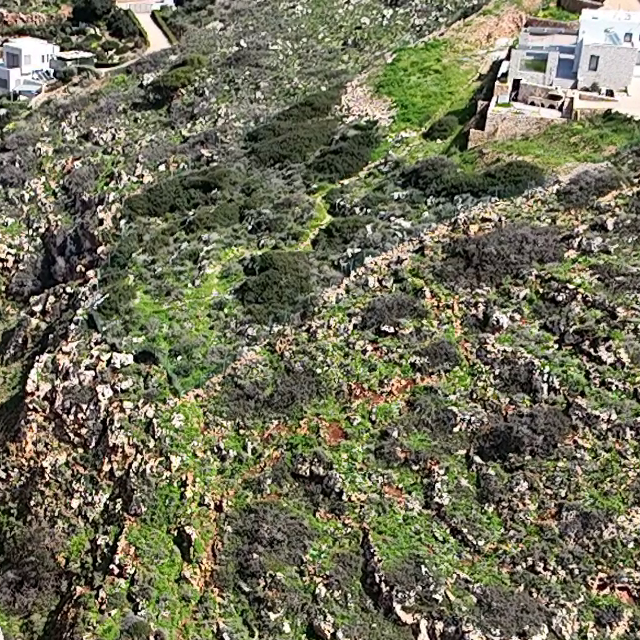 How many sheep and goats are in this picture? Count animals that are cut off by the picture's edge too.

0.